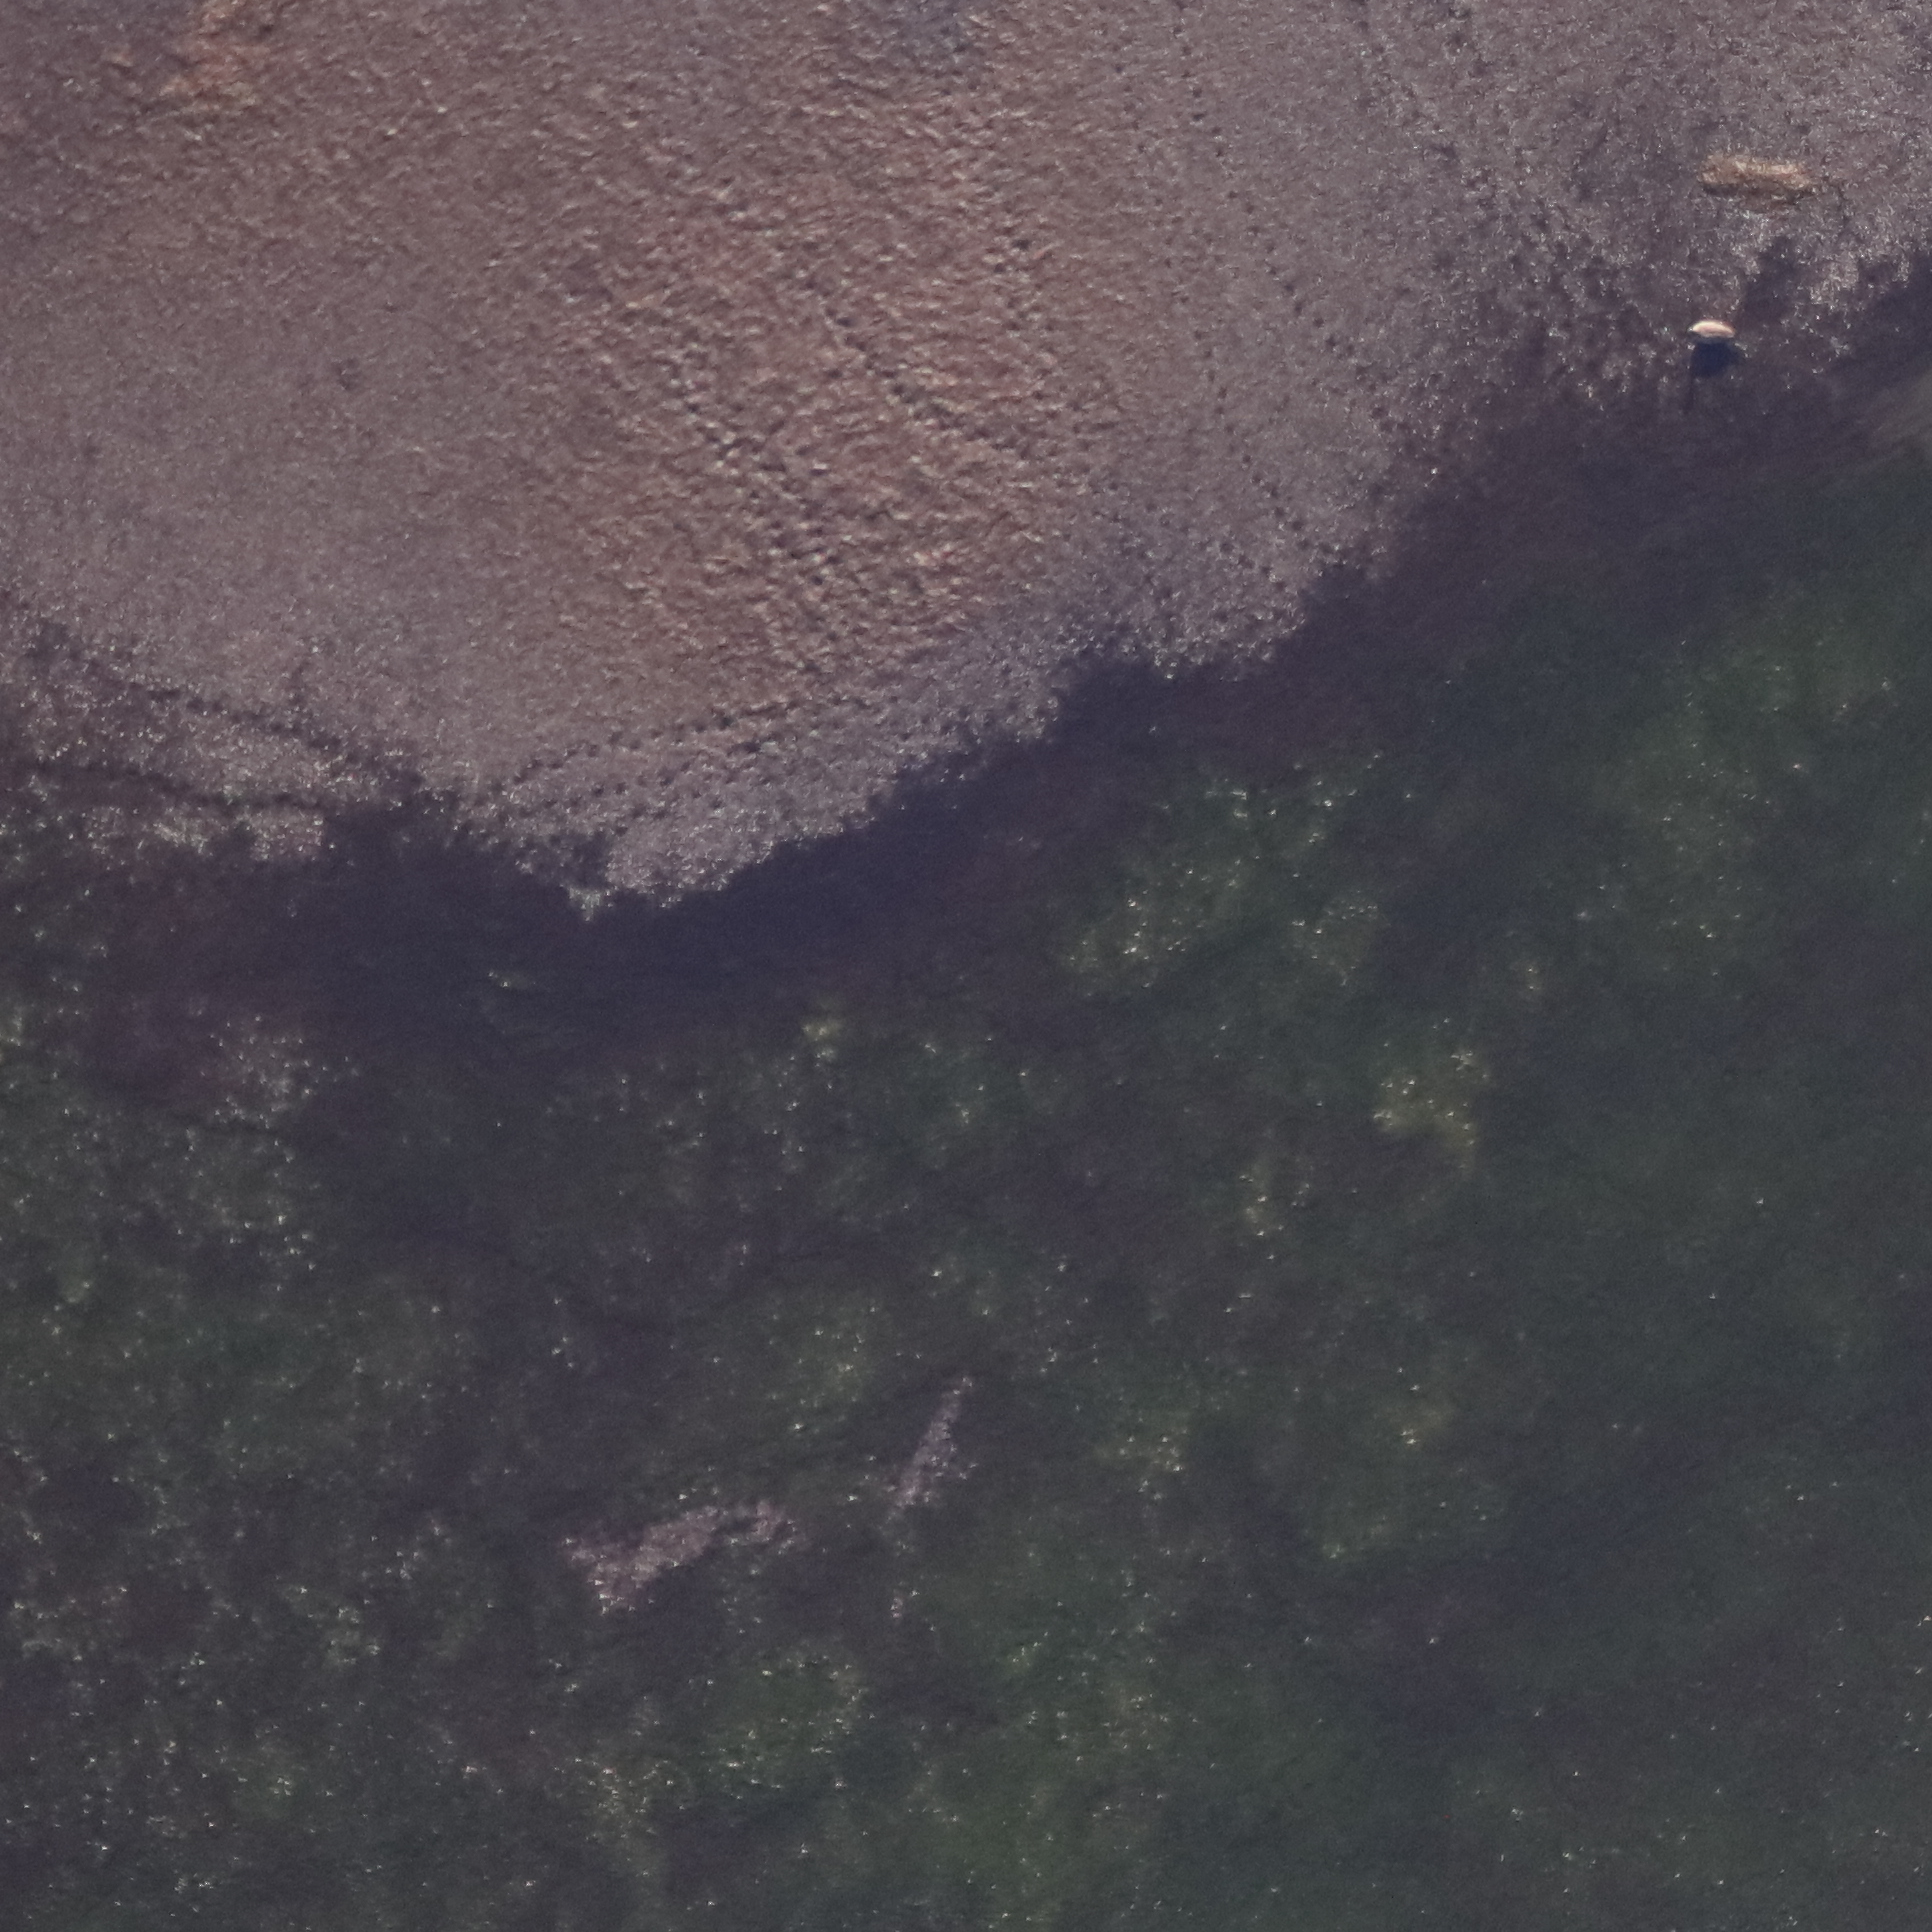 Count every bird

1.